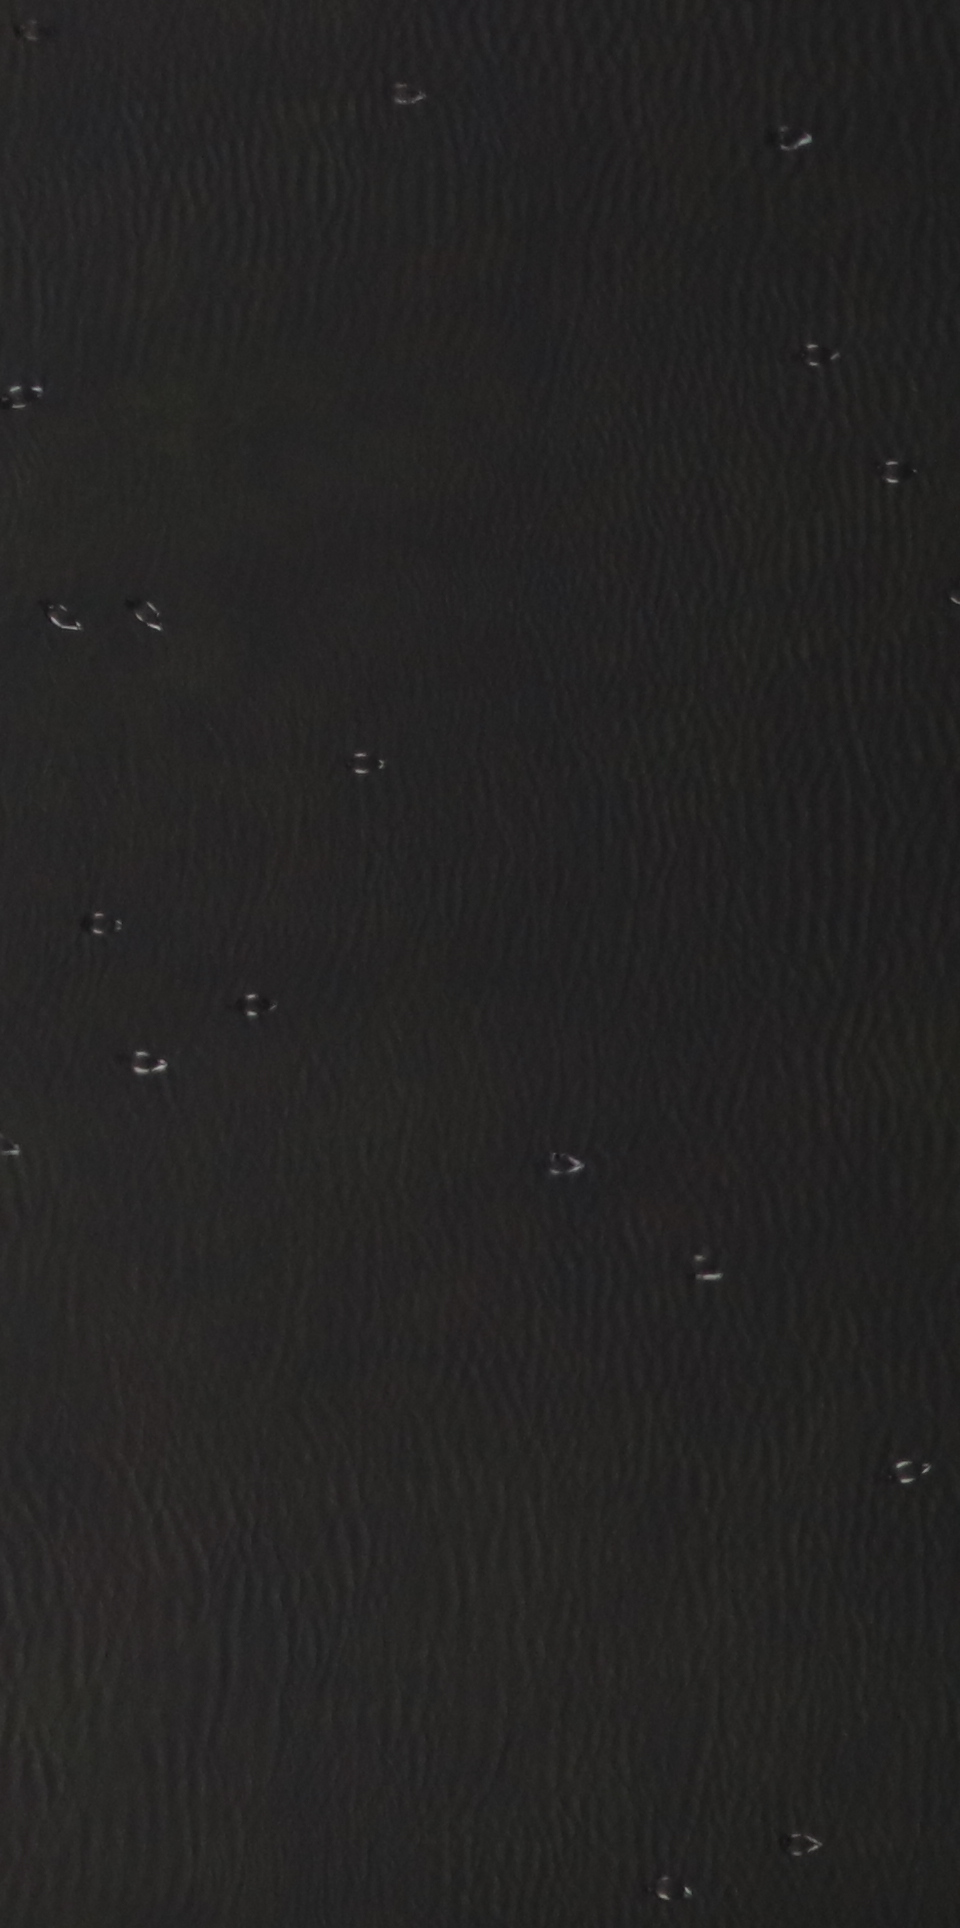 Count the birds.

18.